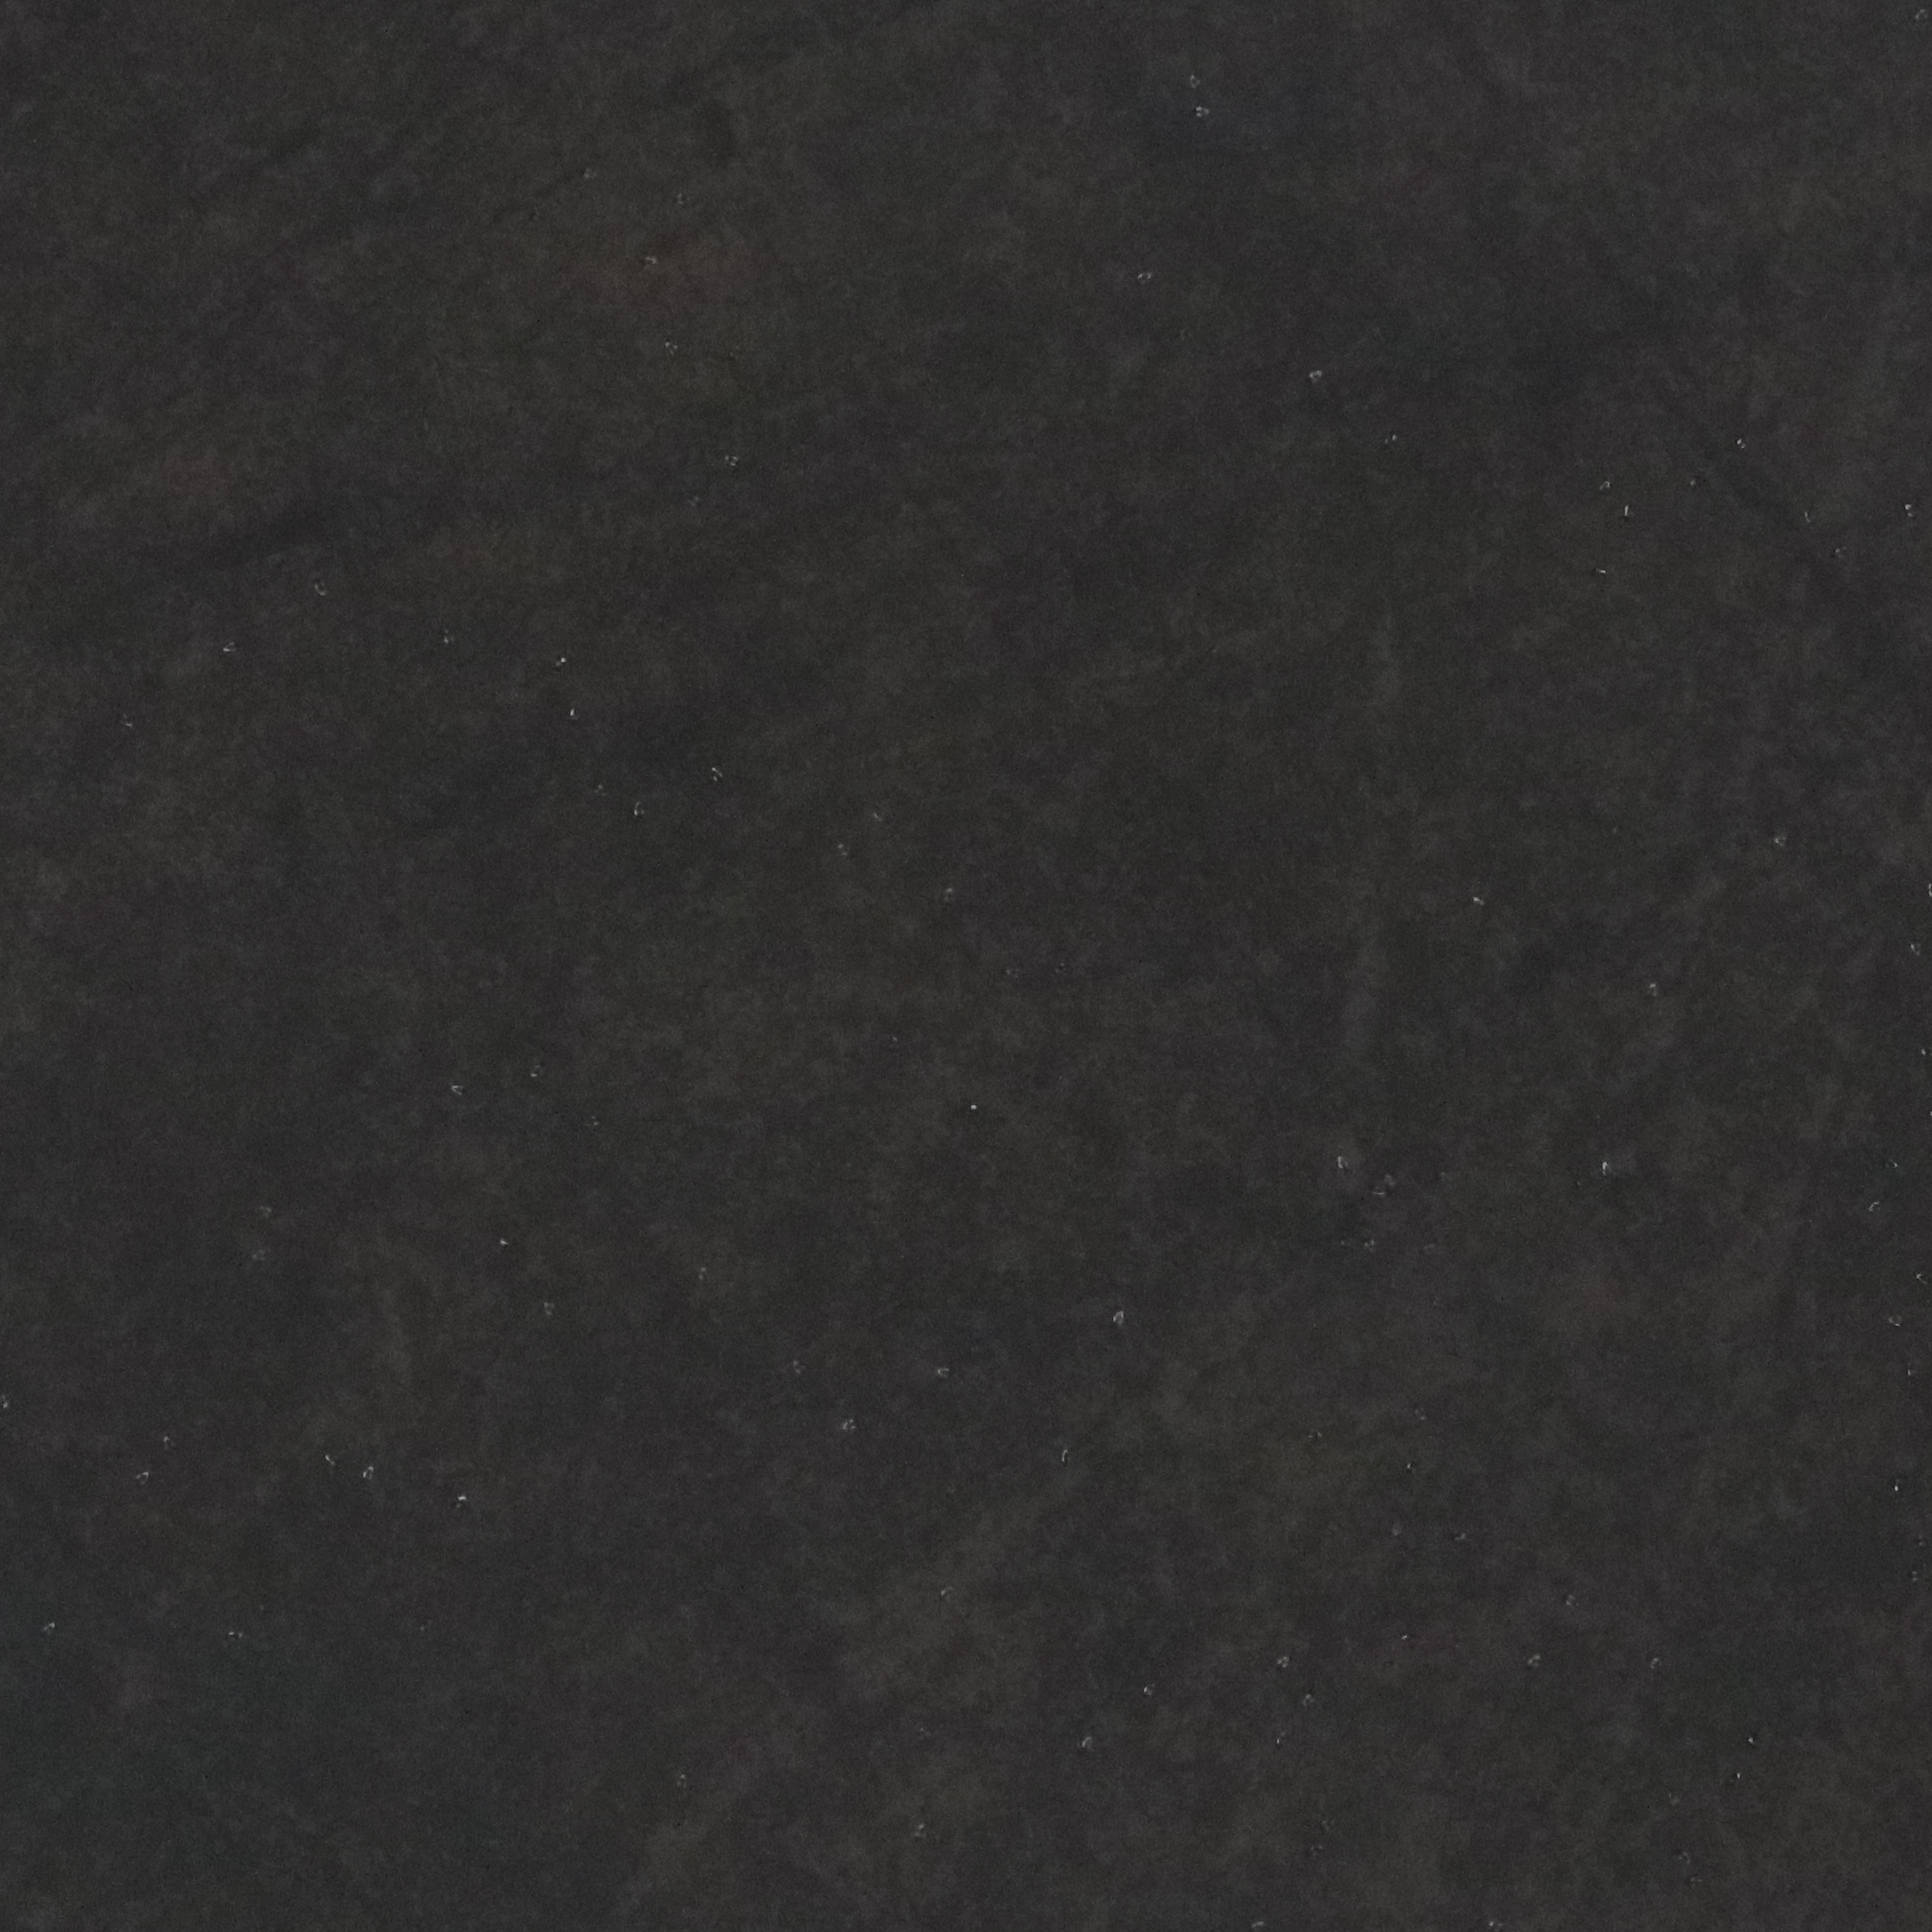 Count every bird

102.